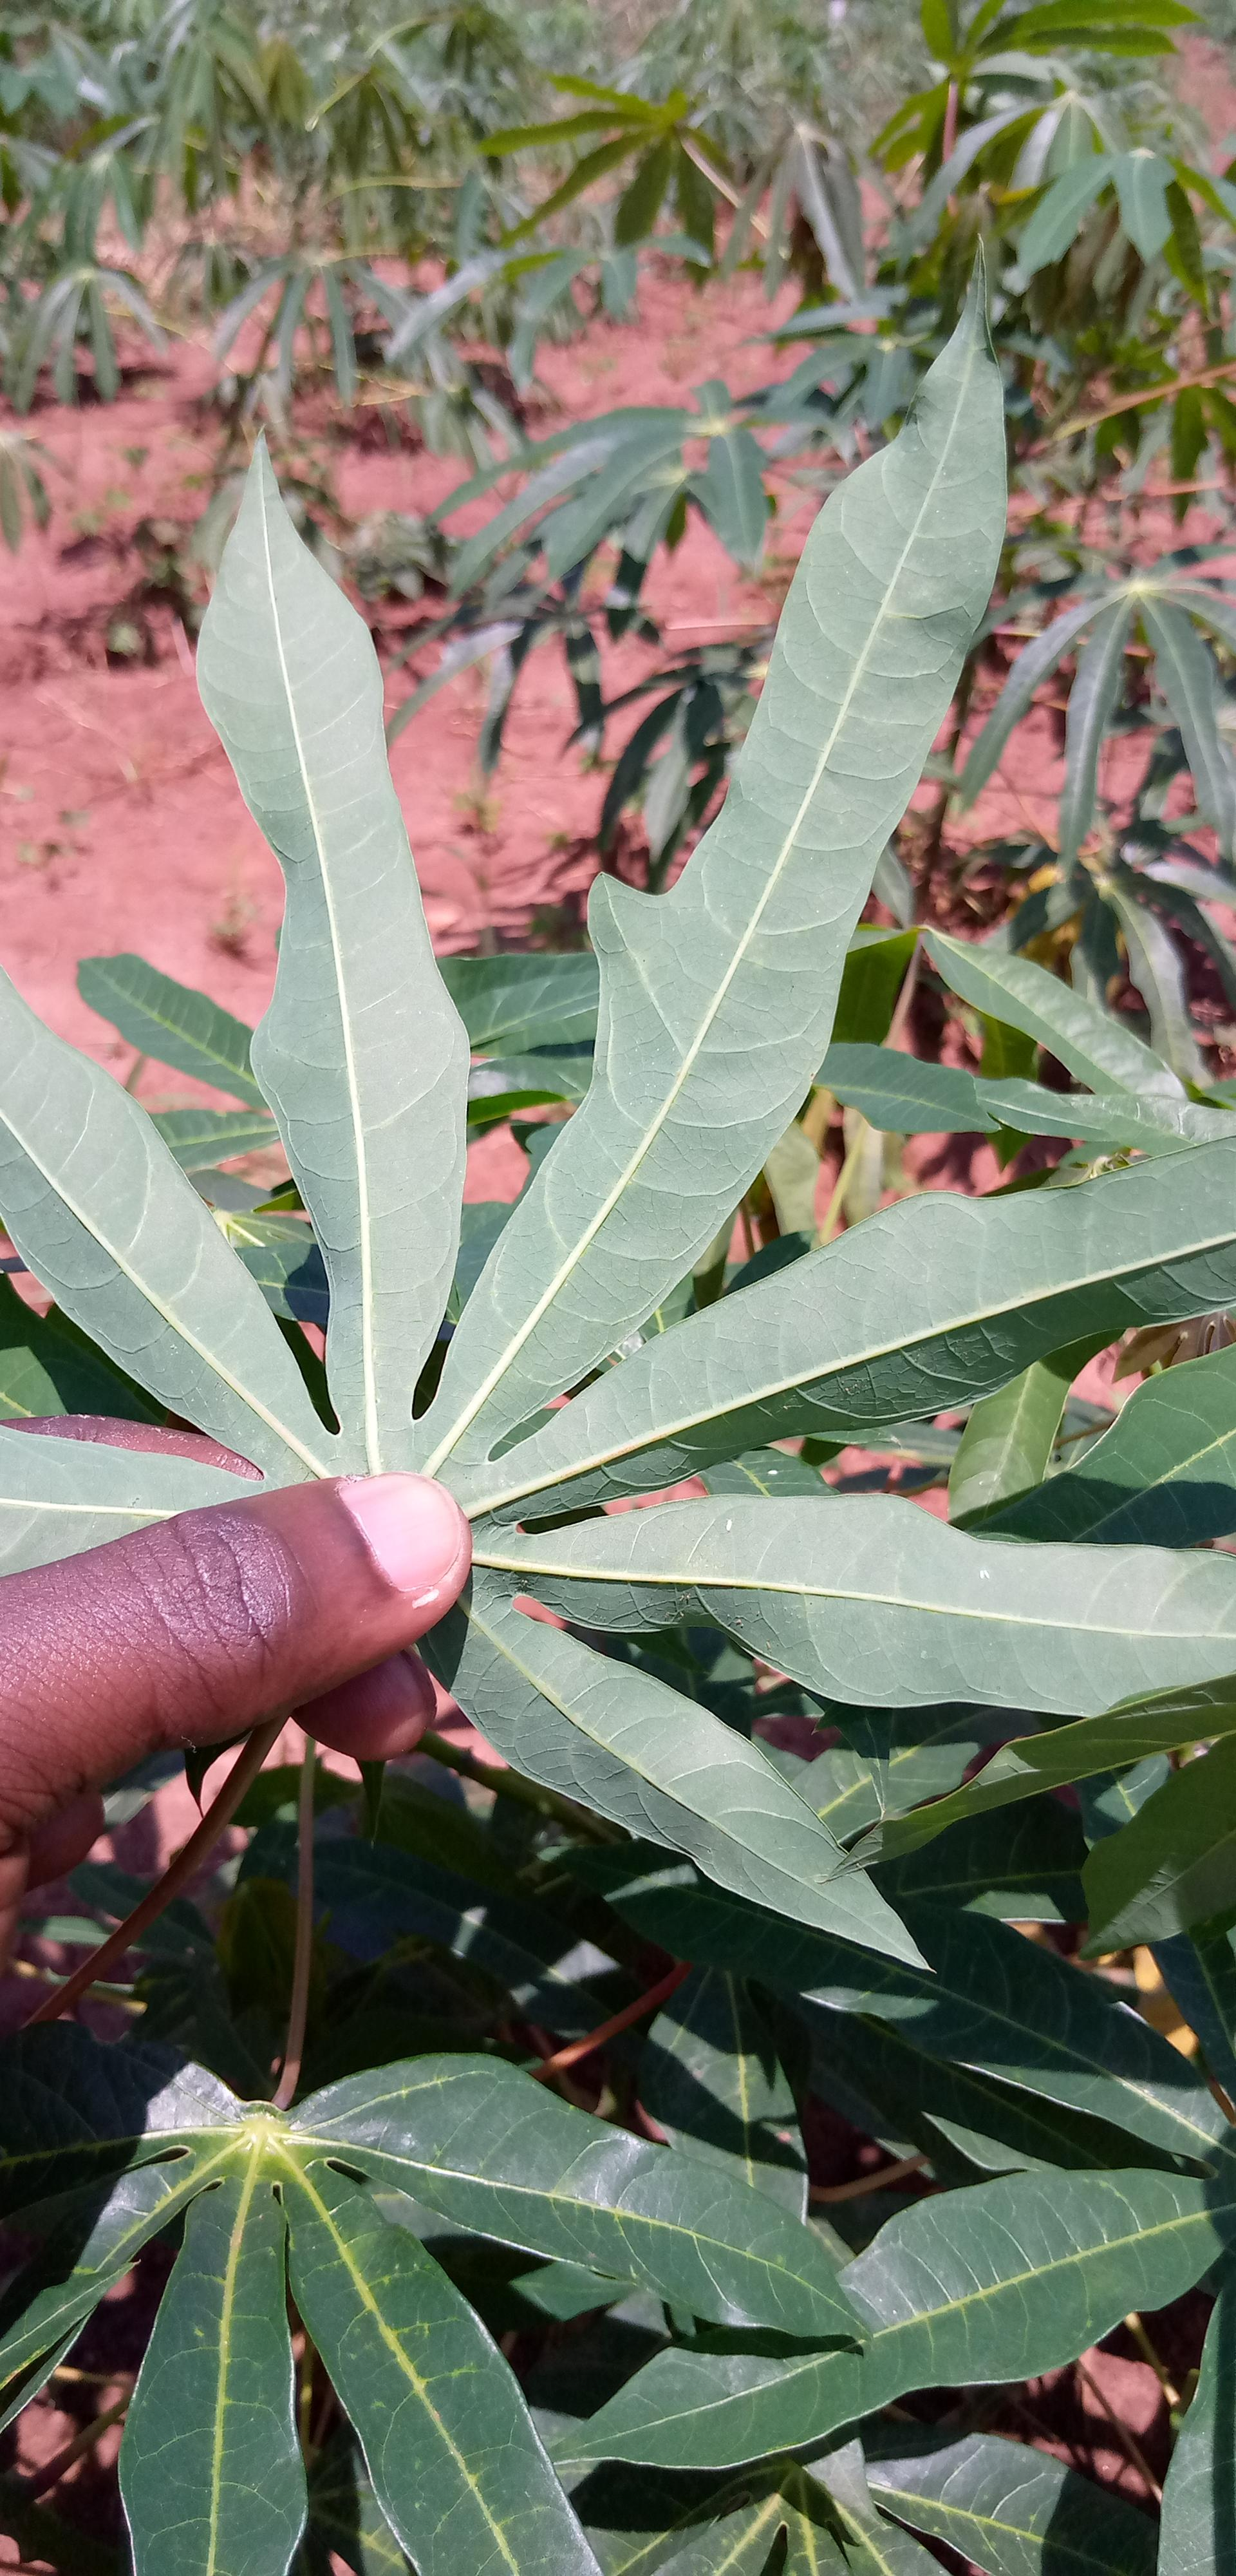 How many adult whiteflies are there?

2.